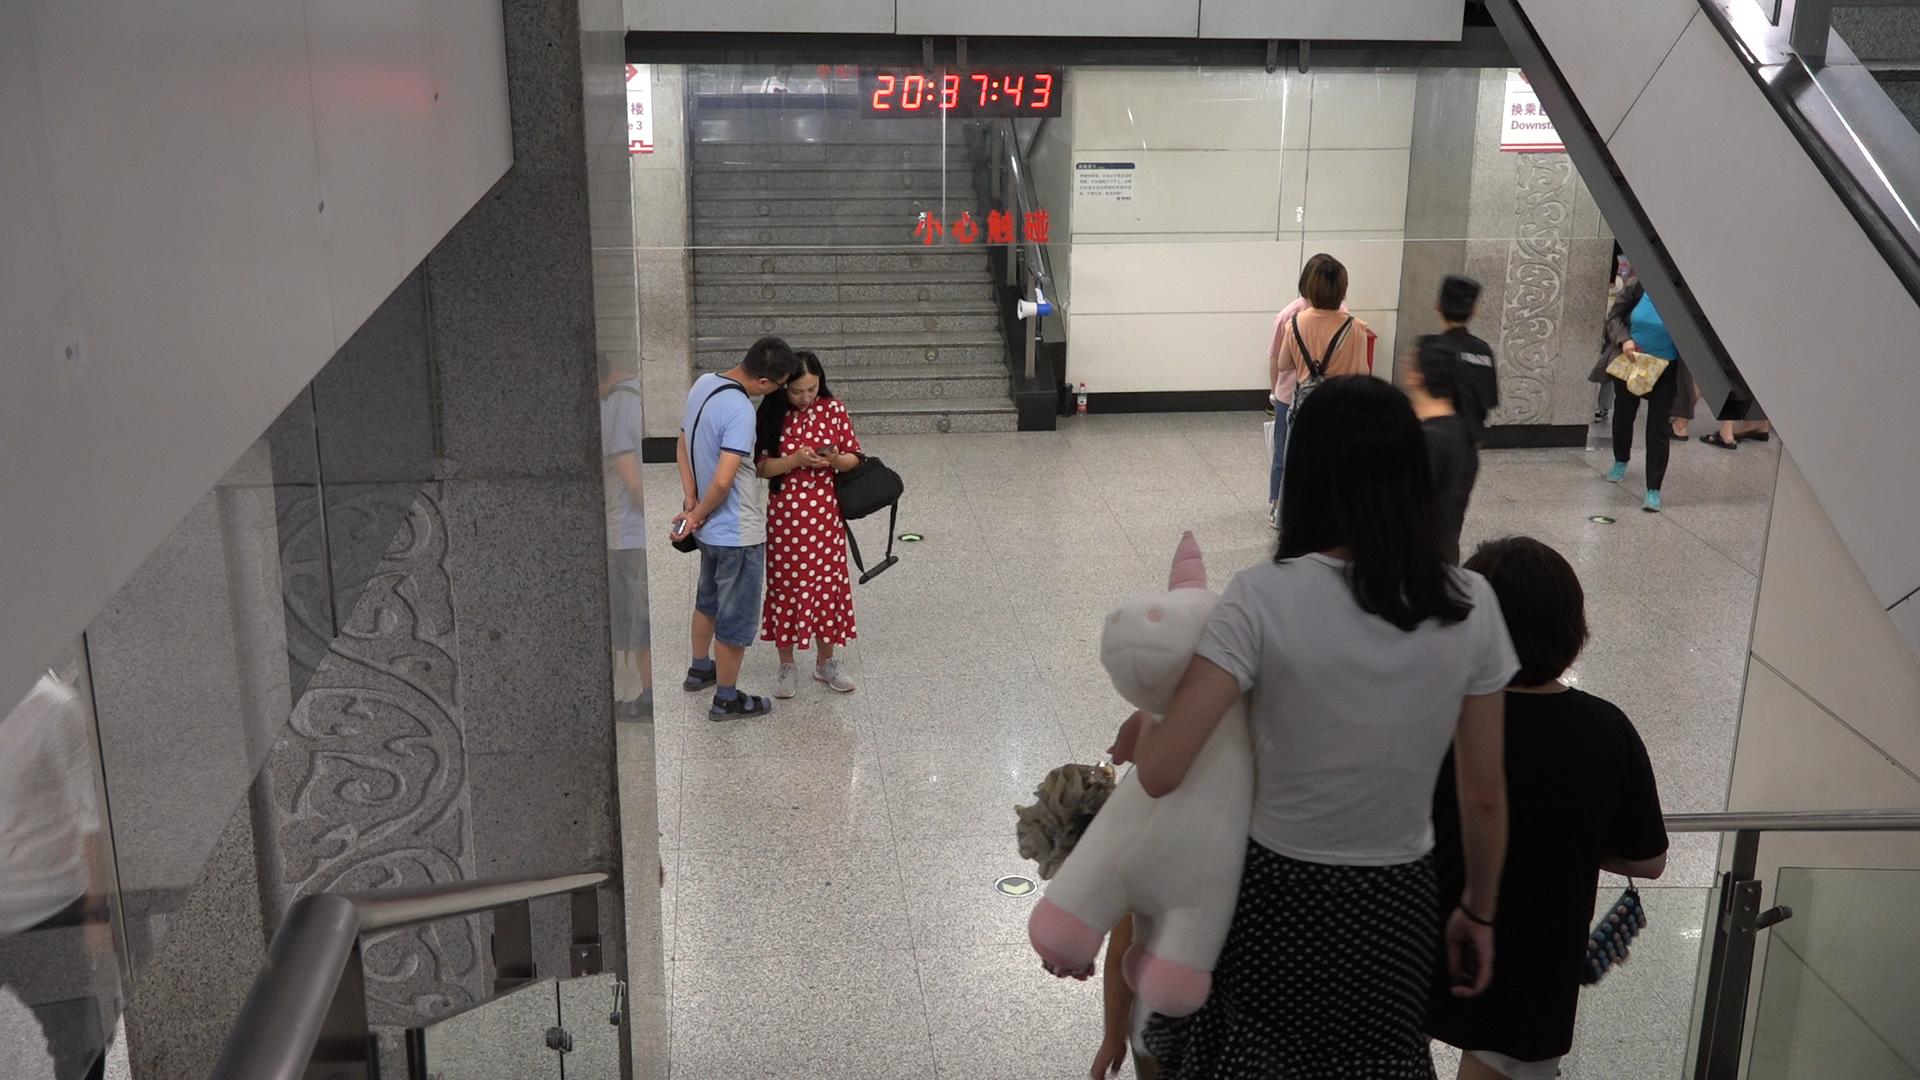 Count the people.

7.